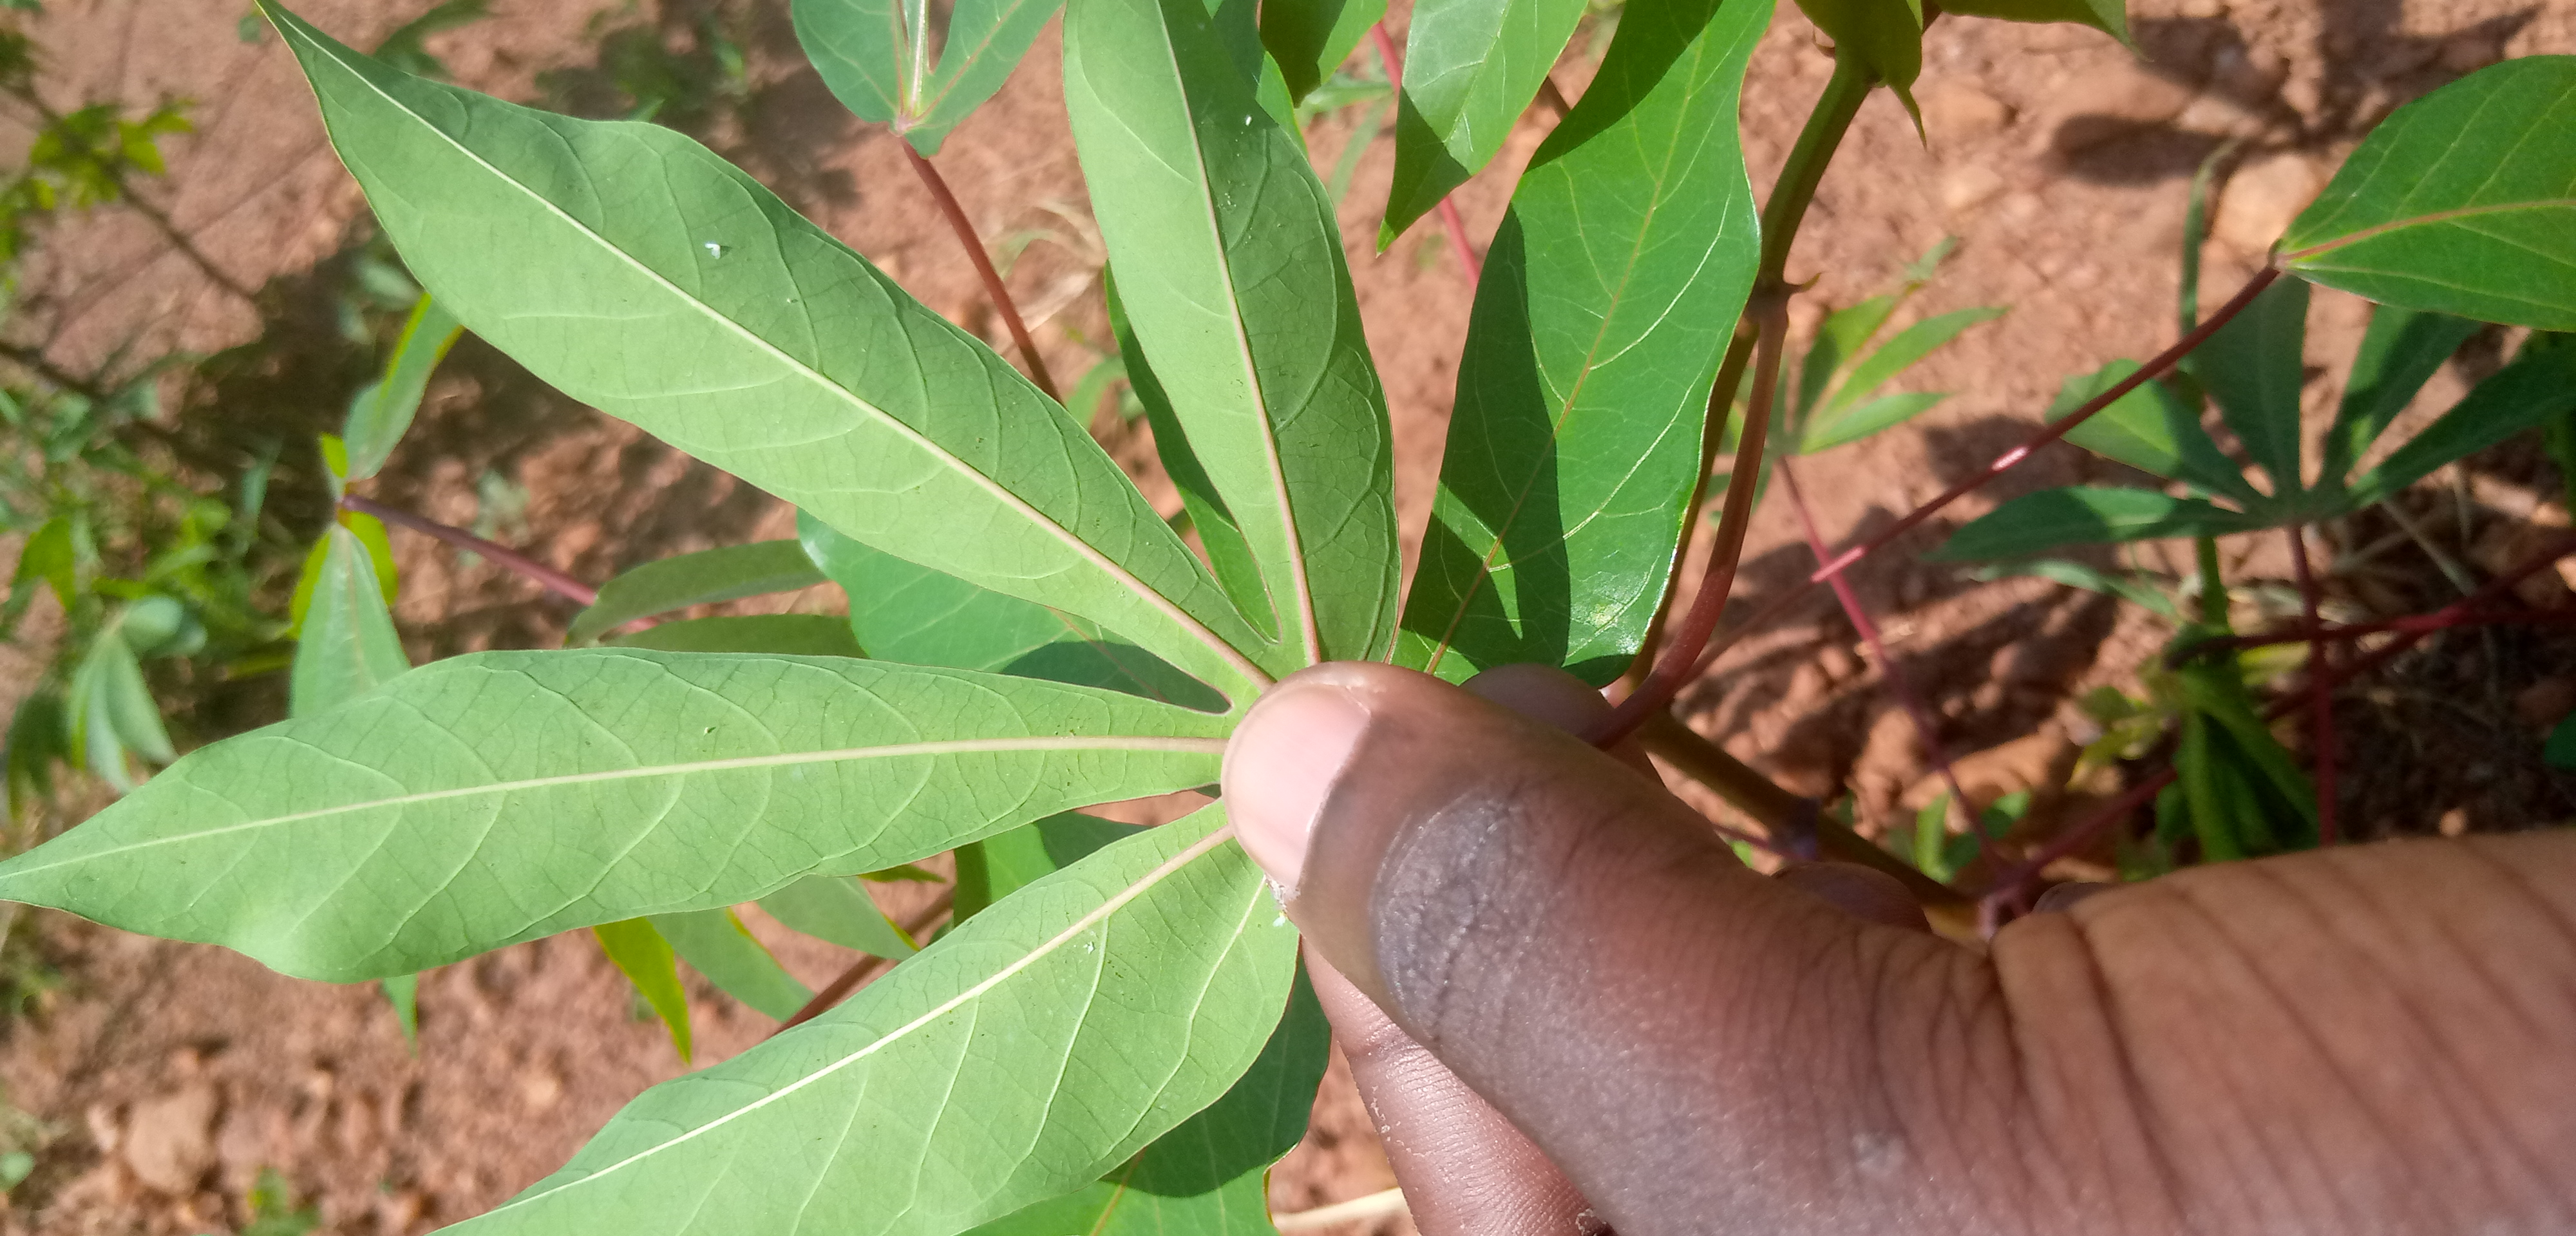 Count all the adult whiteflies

2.